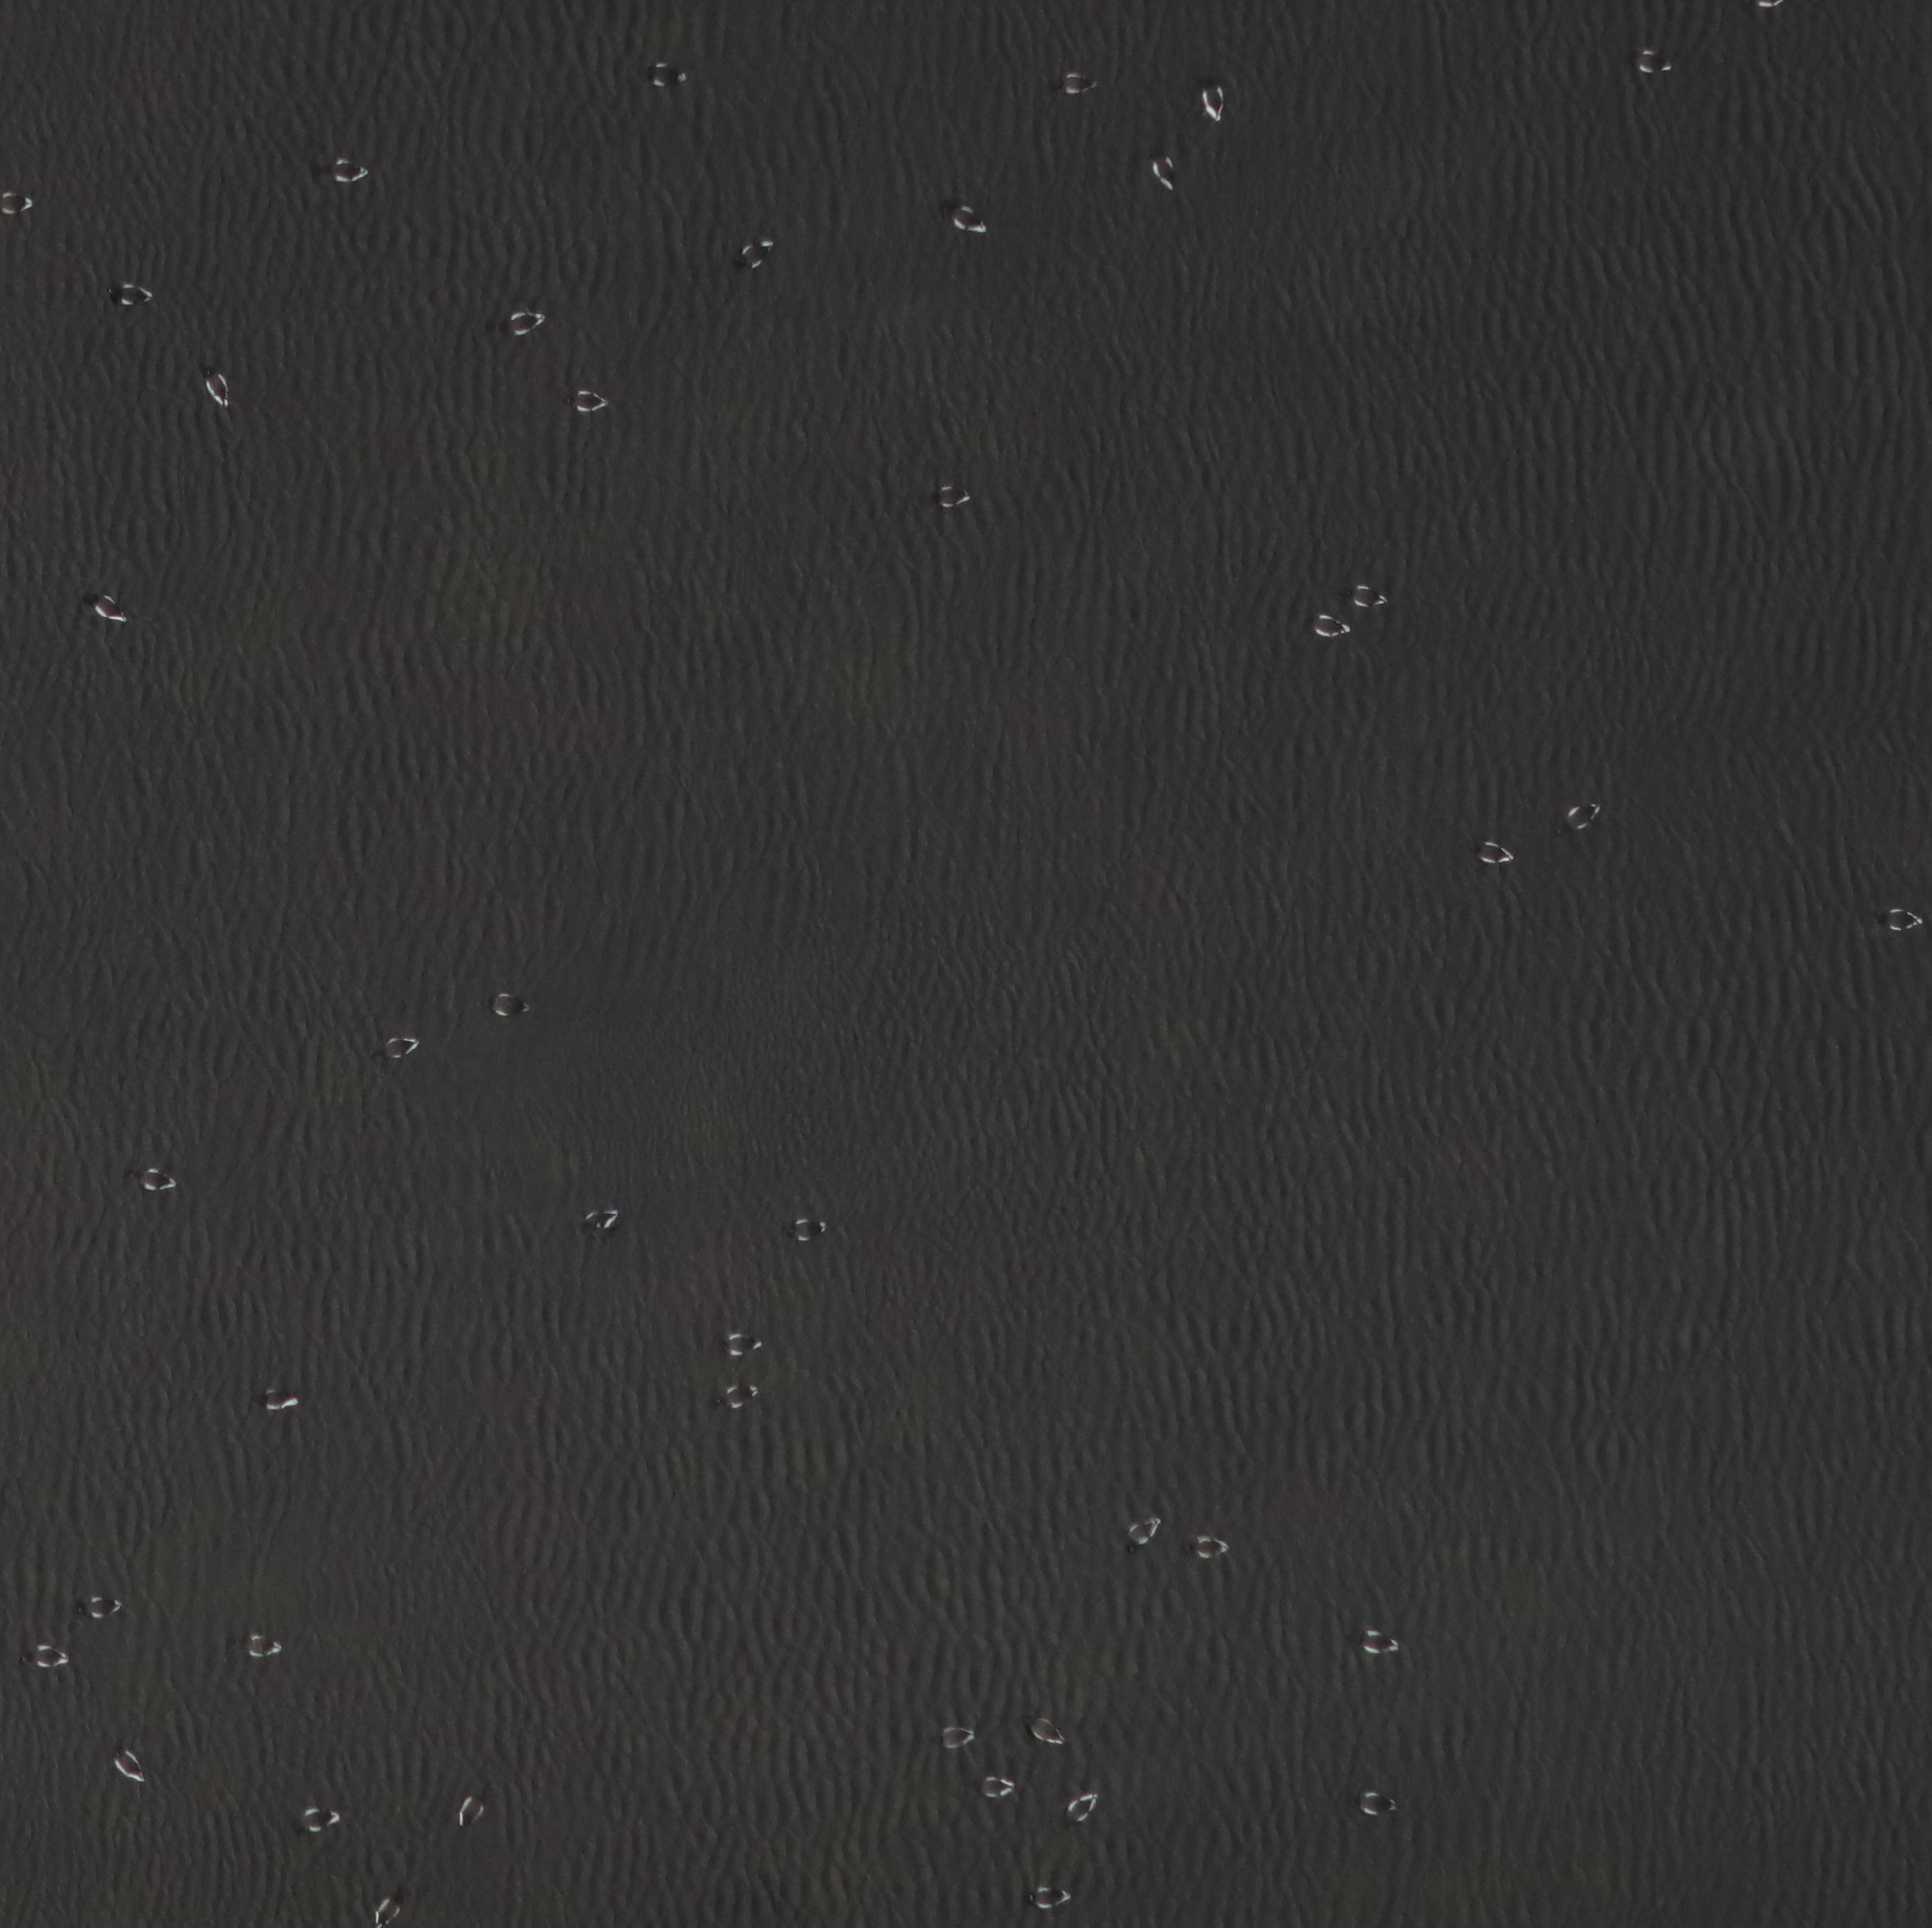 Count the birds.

44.